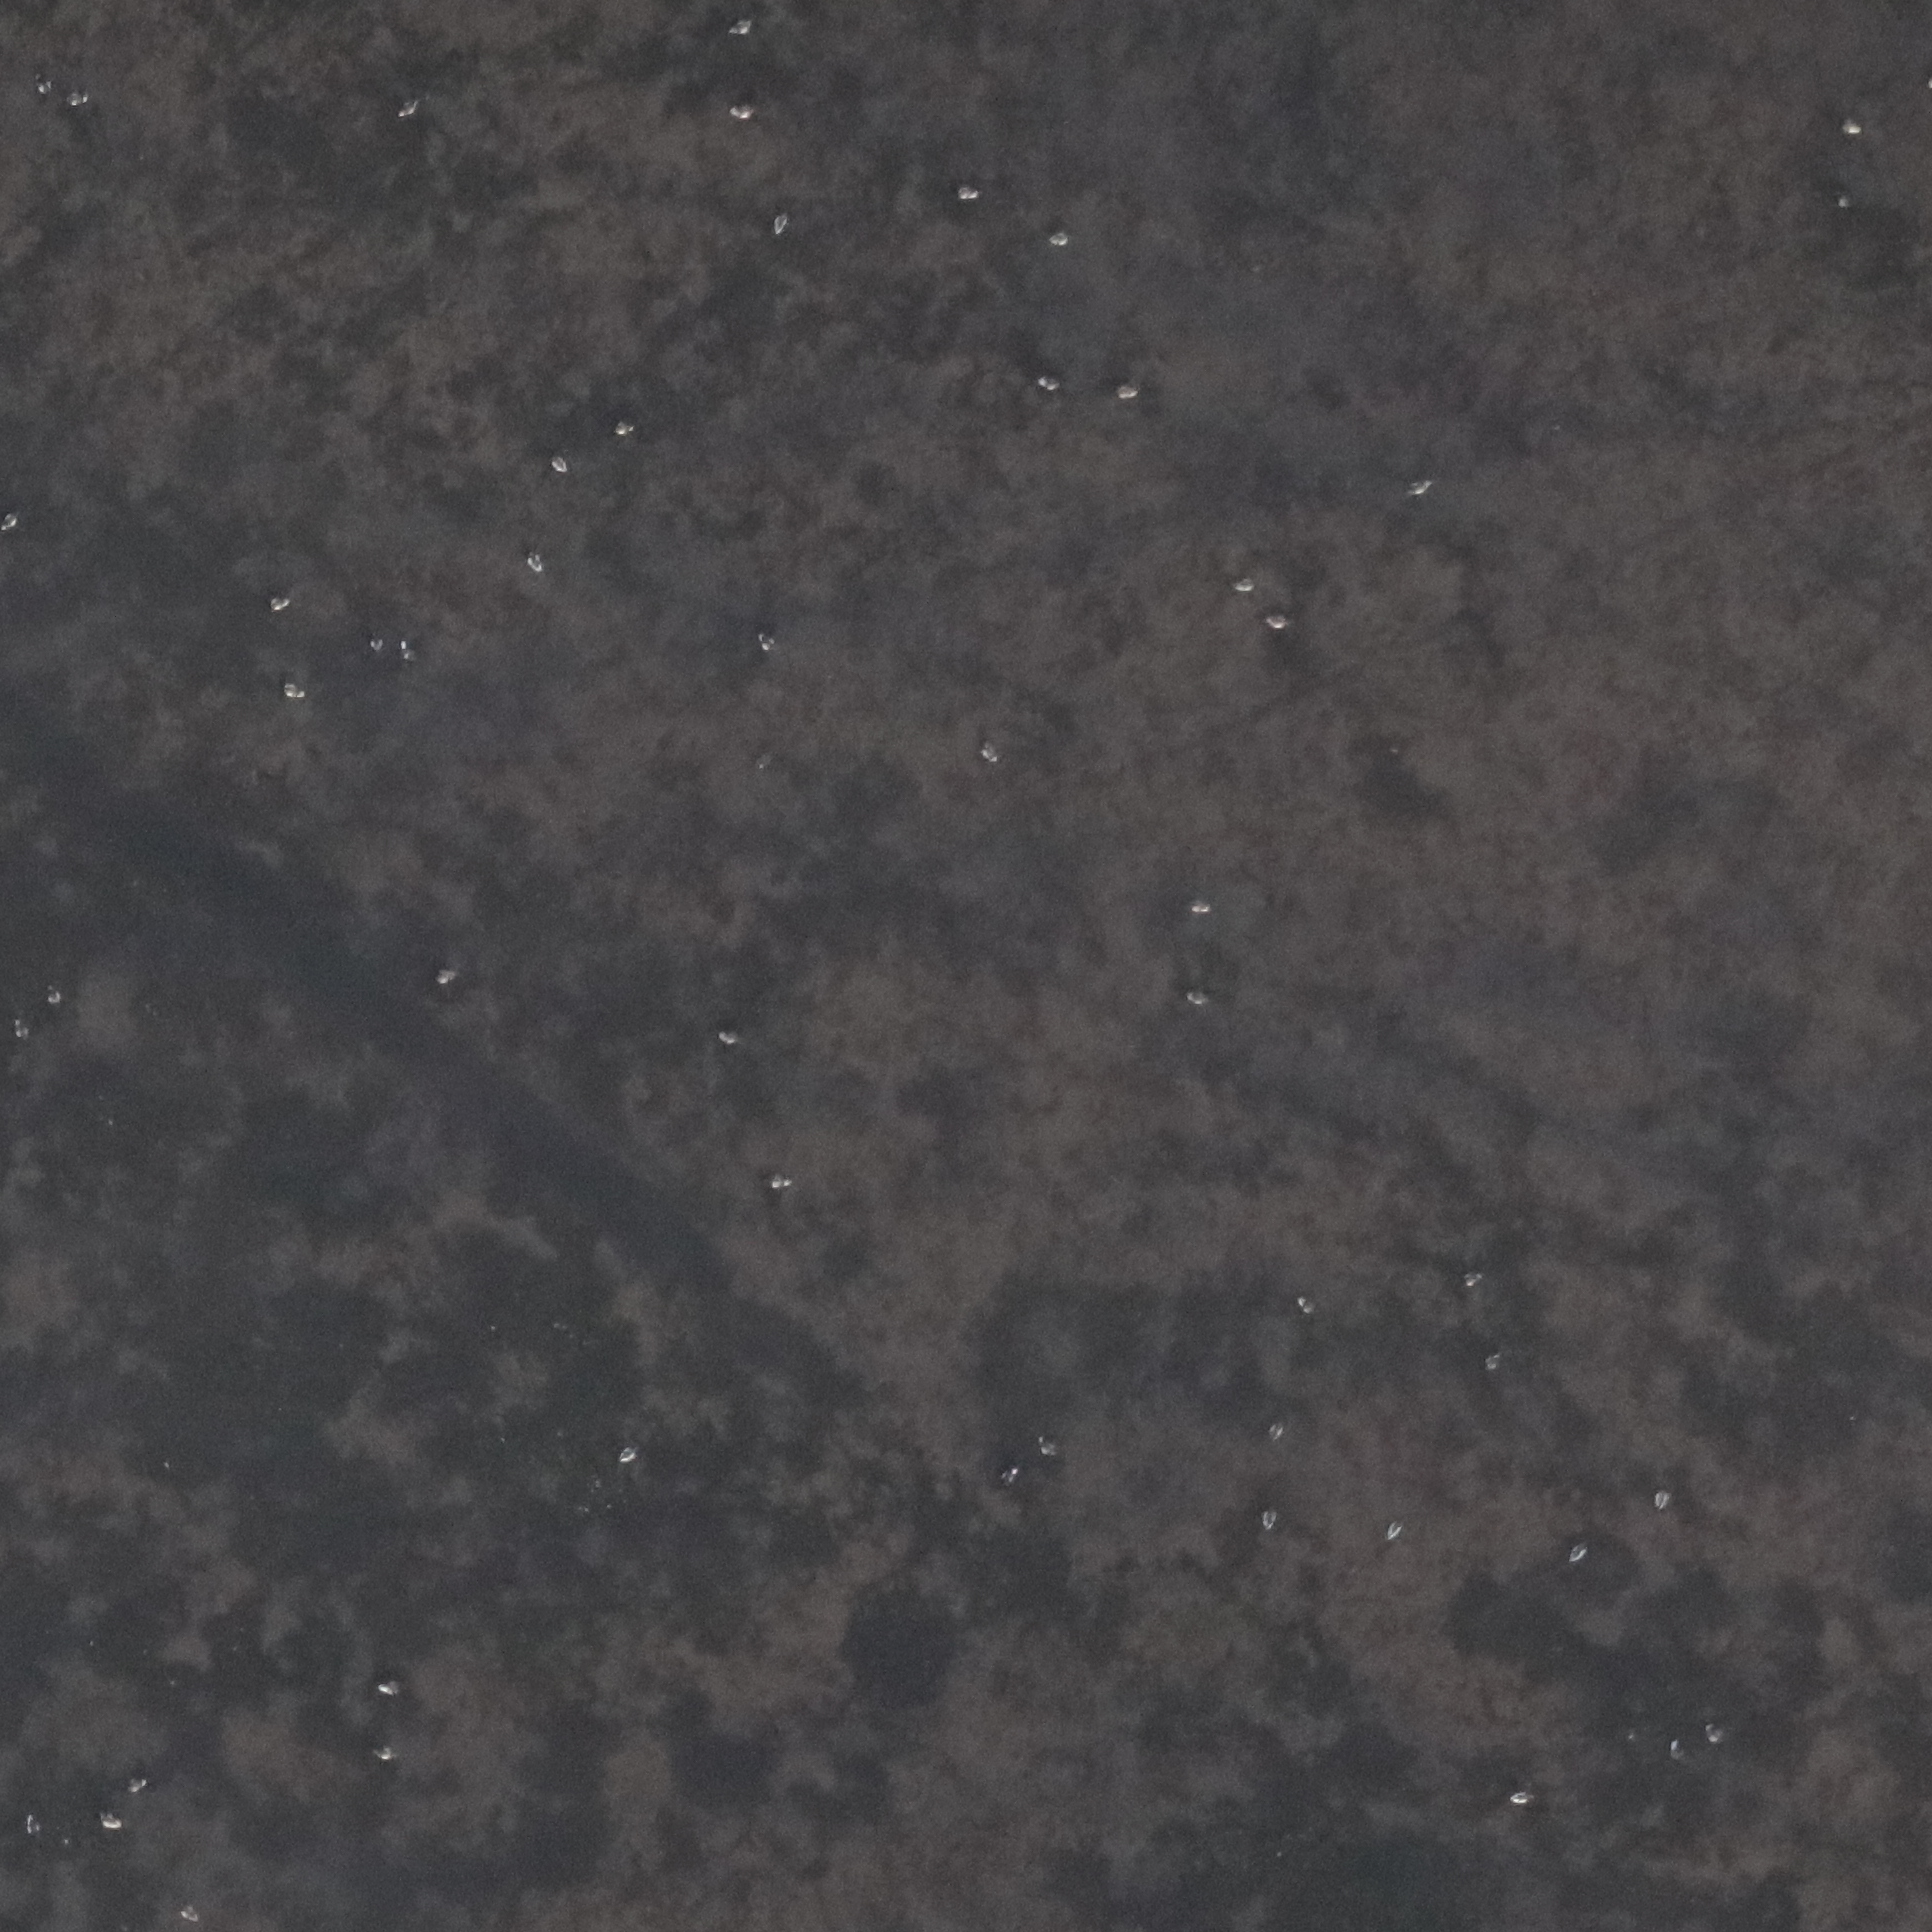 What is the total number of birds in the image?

52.